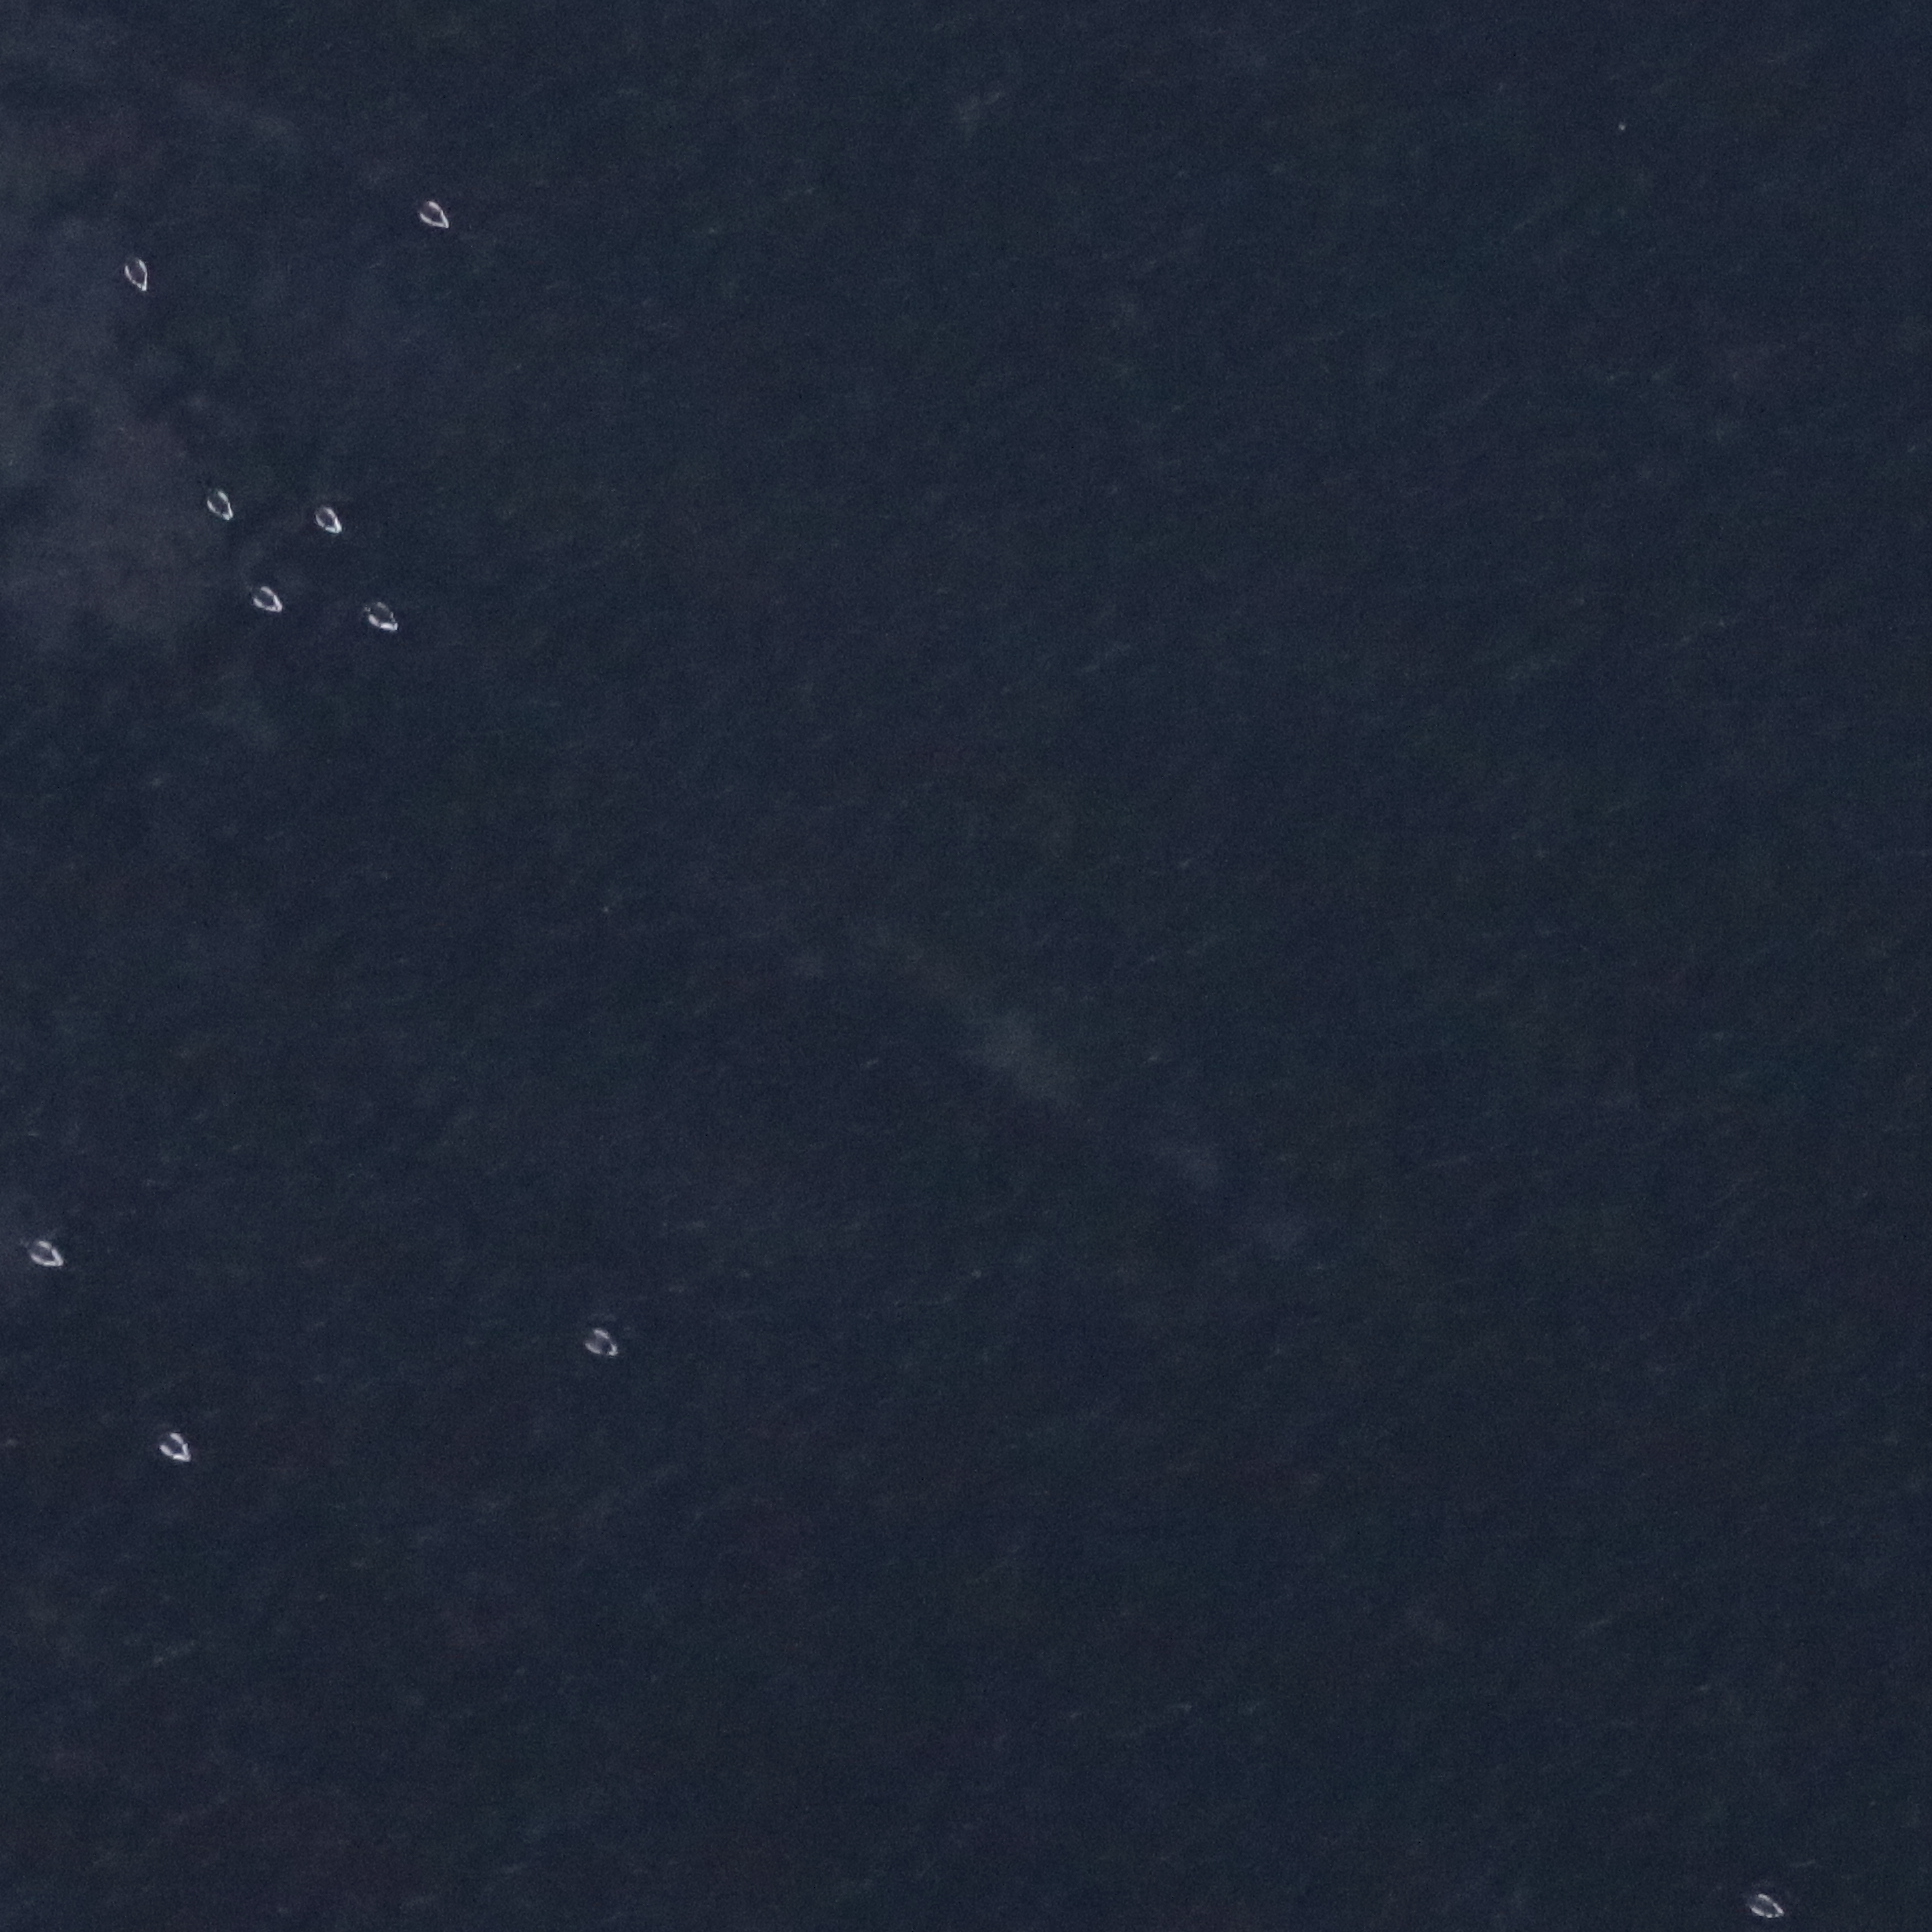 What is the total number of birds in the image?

10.